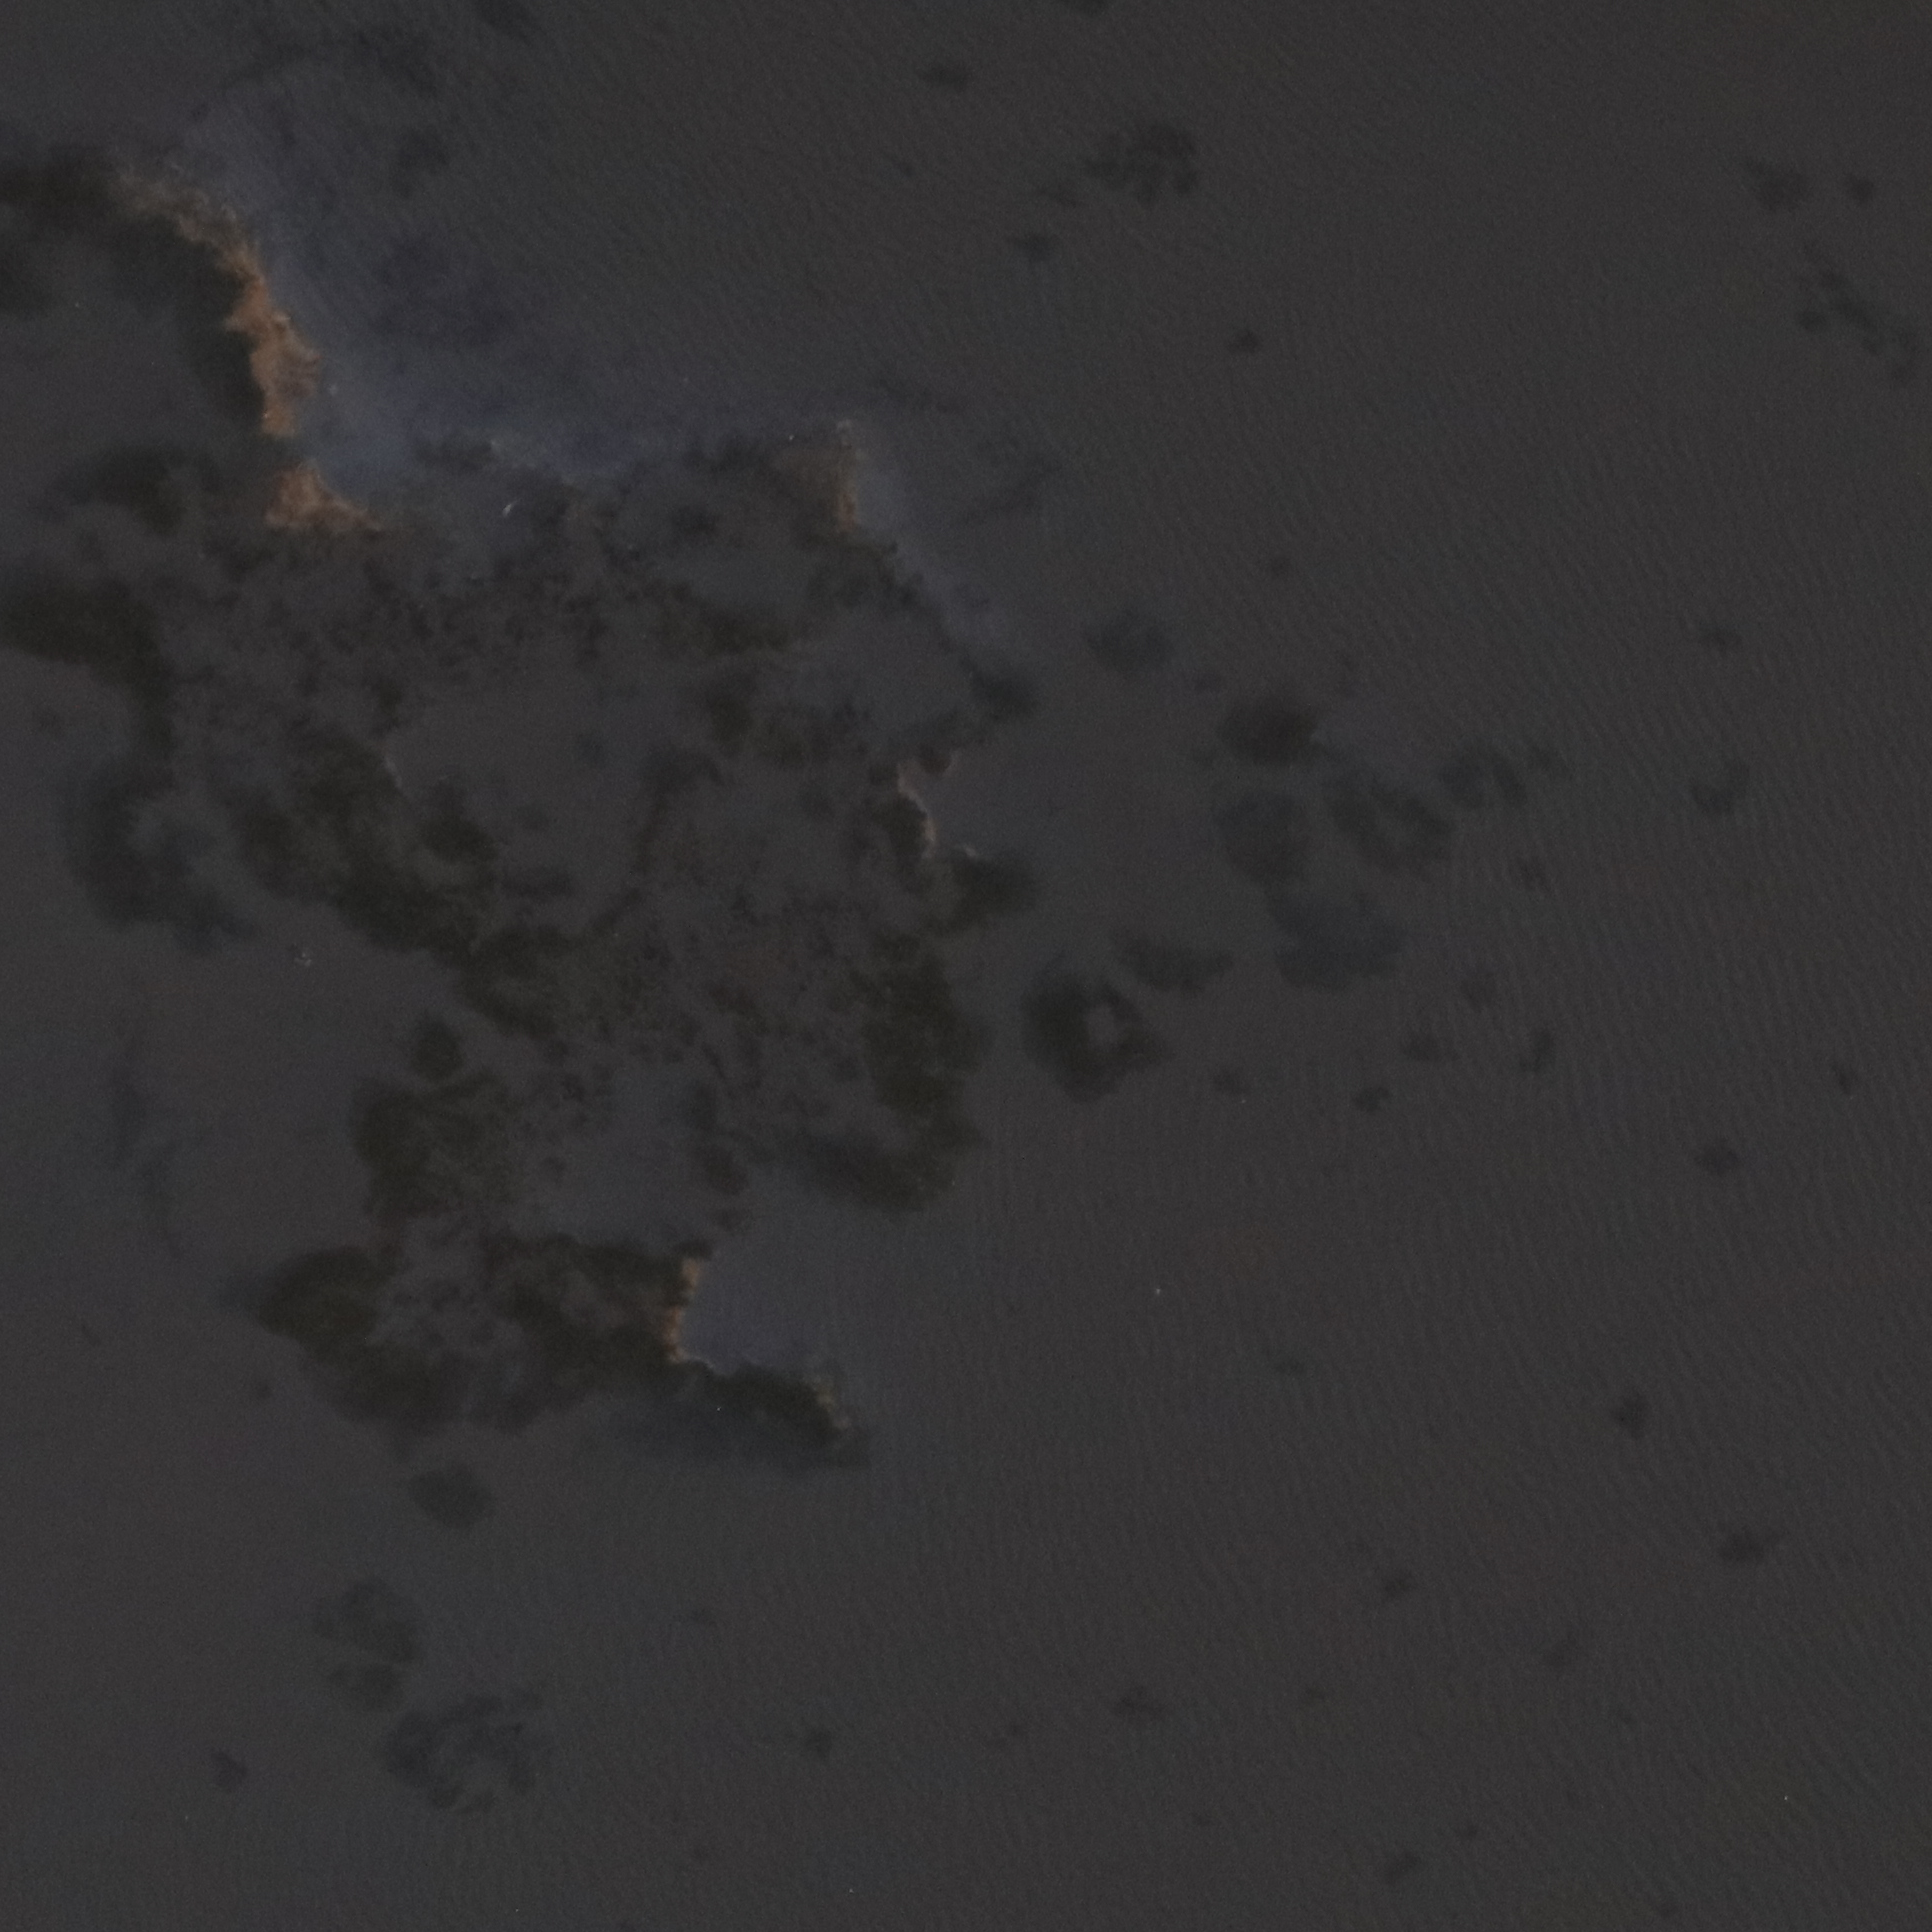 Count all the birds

0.